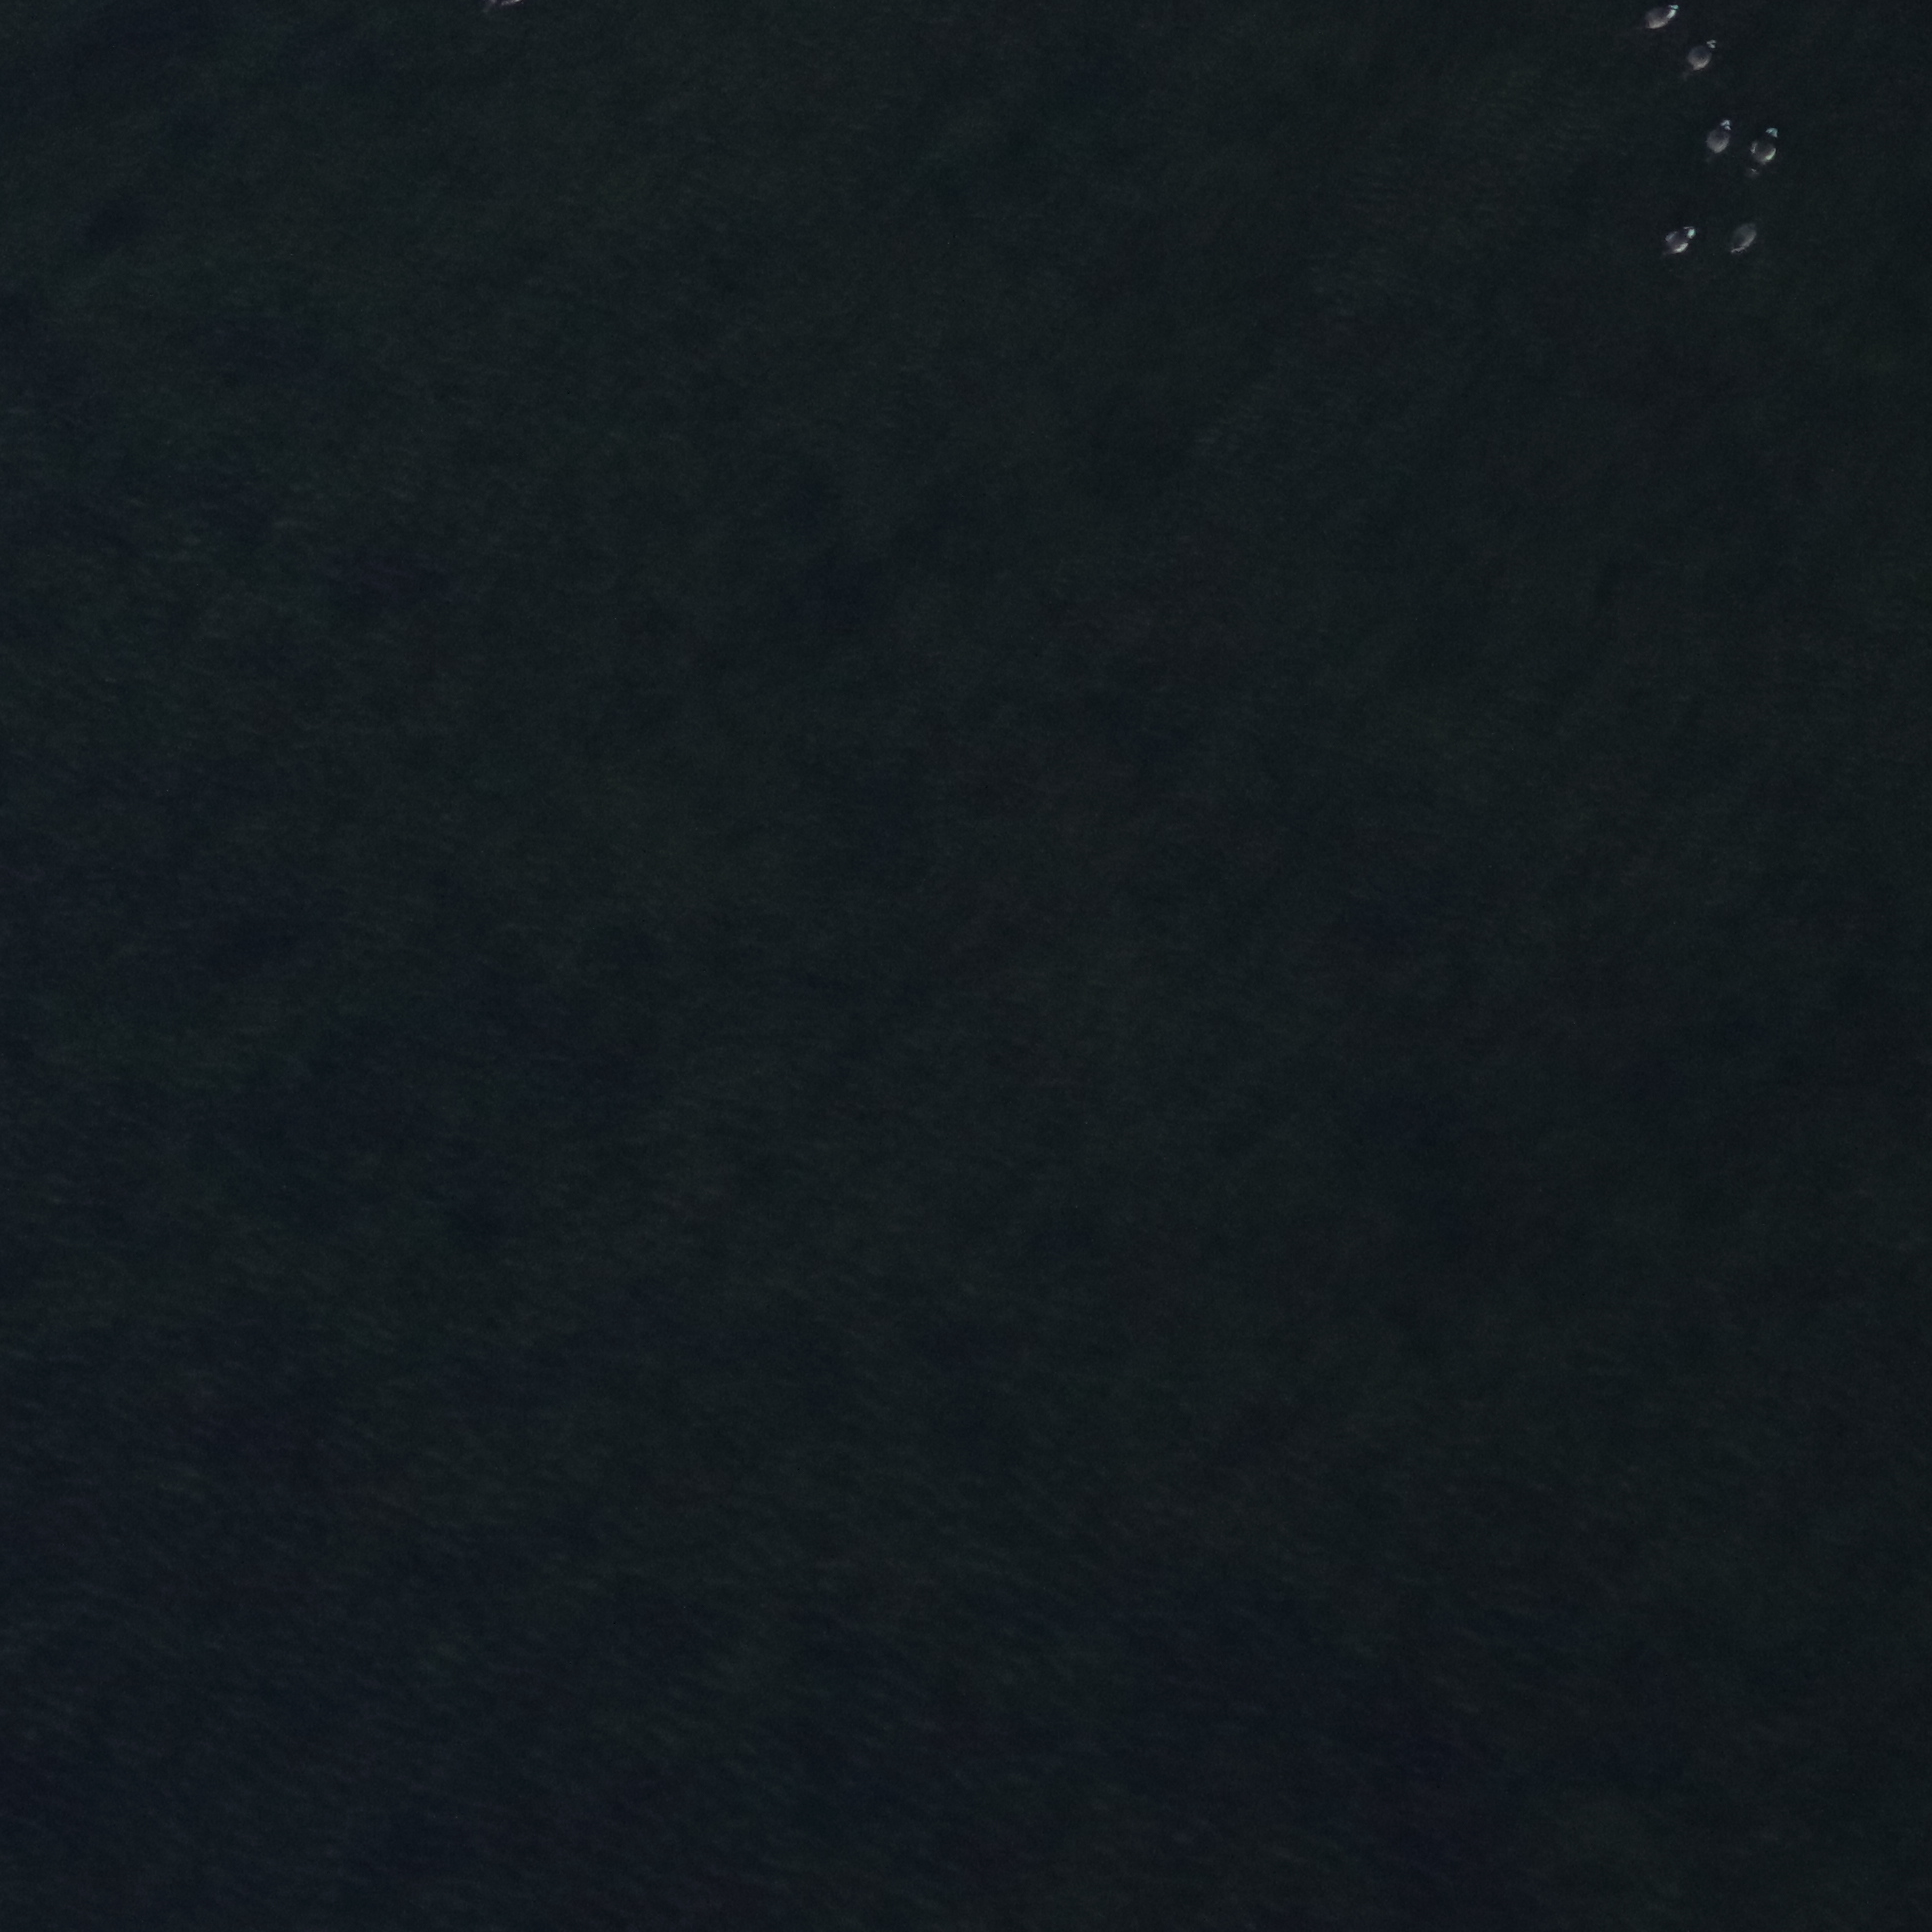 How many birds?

6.